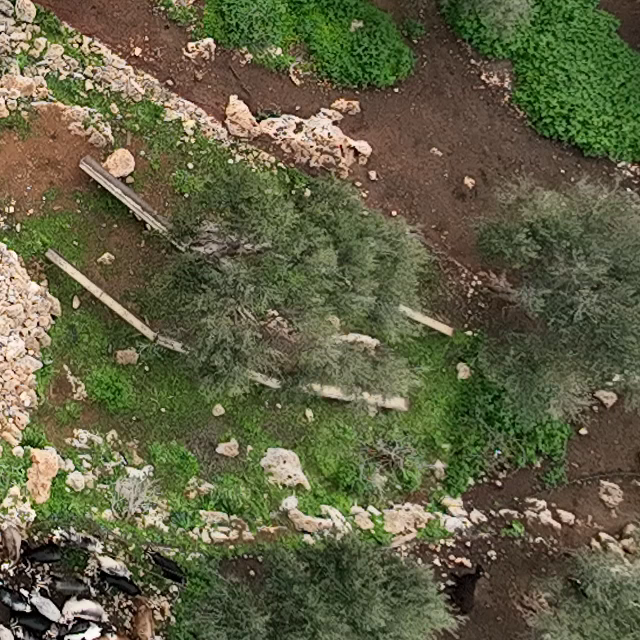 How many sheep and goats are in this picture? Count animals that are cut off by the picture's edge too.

17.